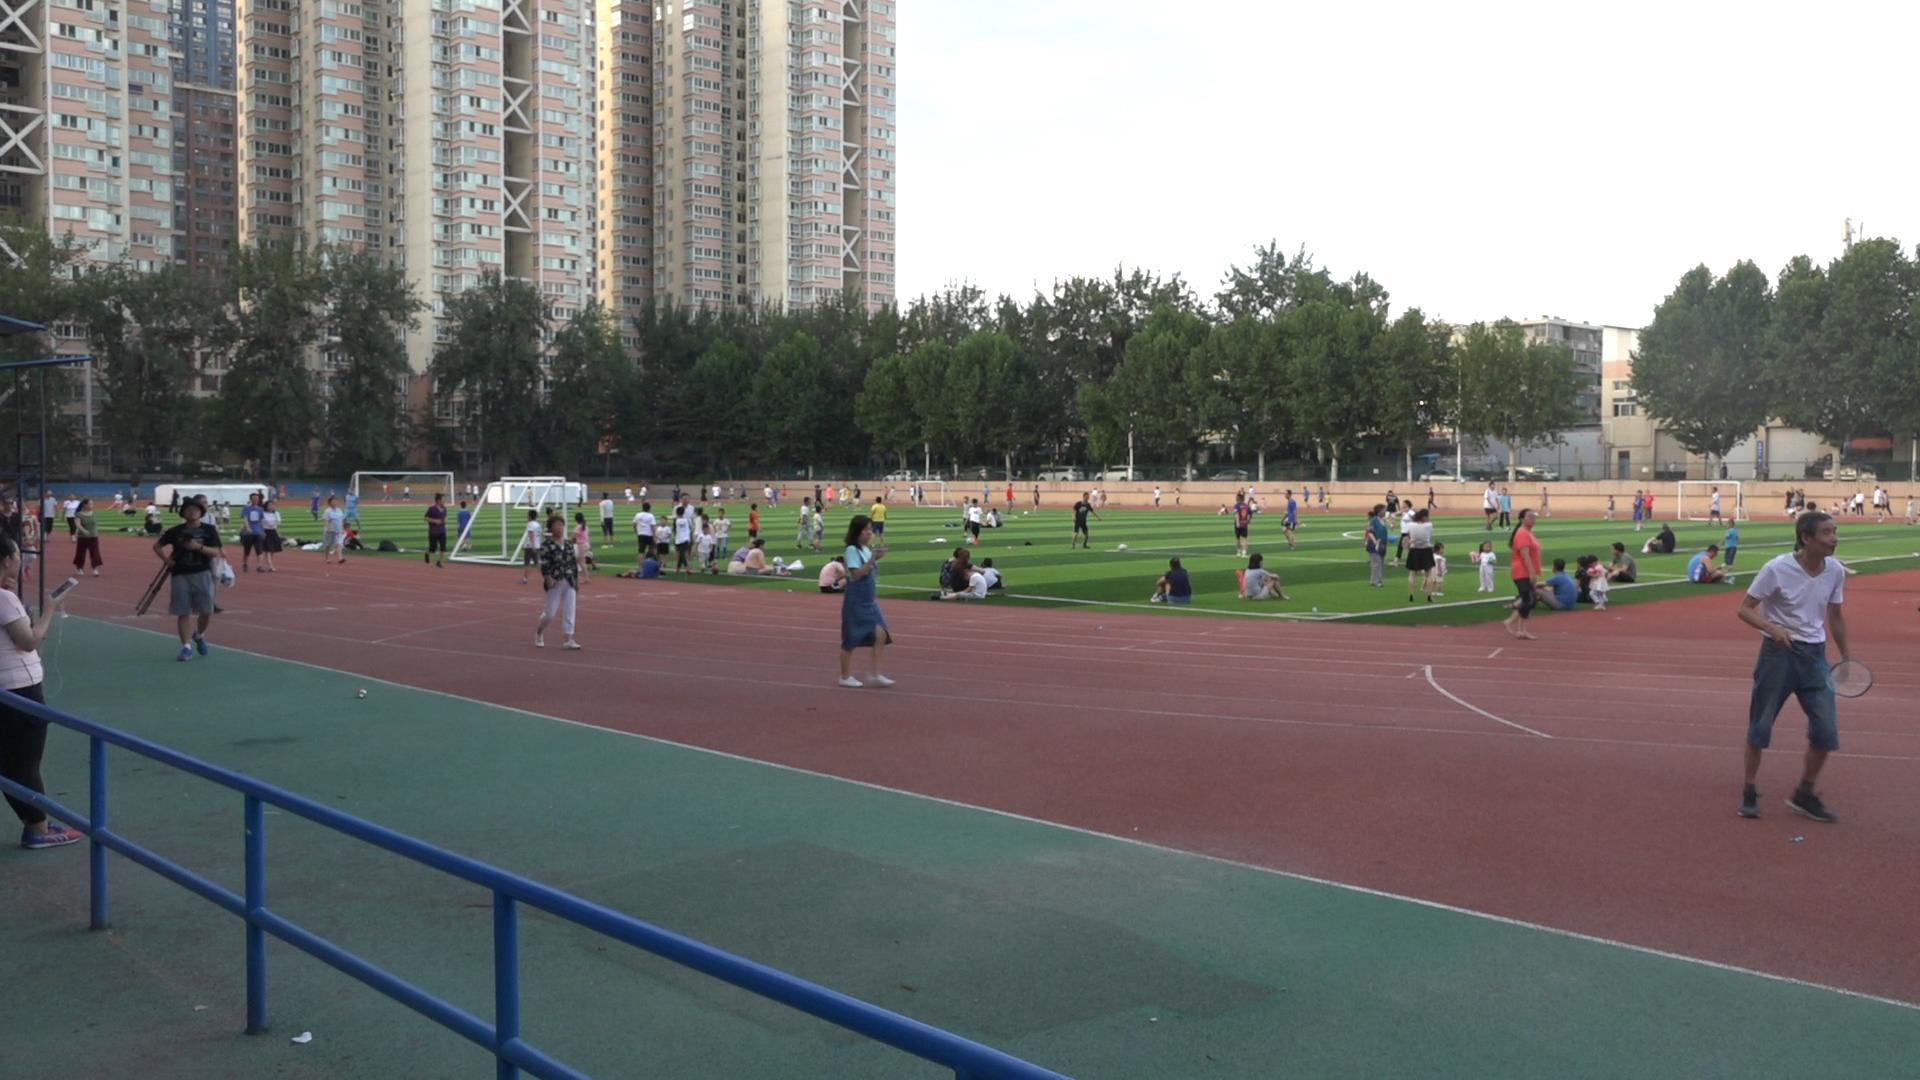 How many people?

132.